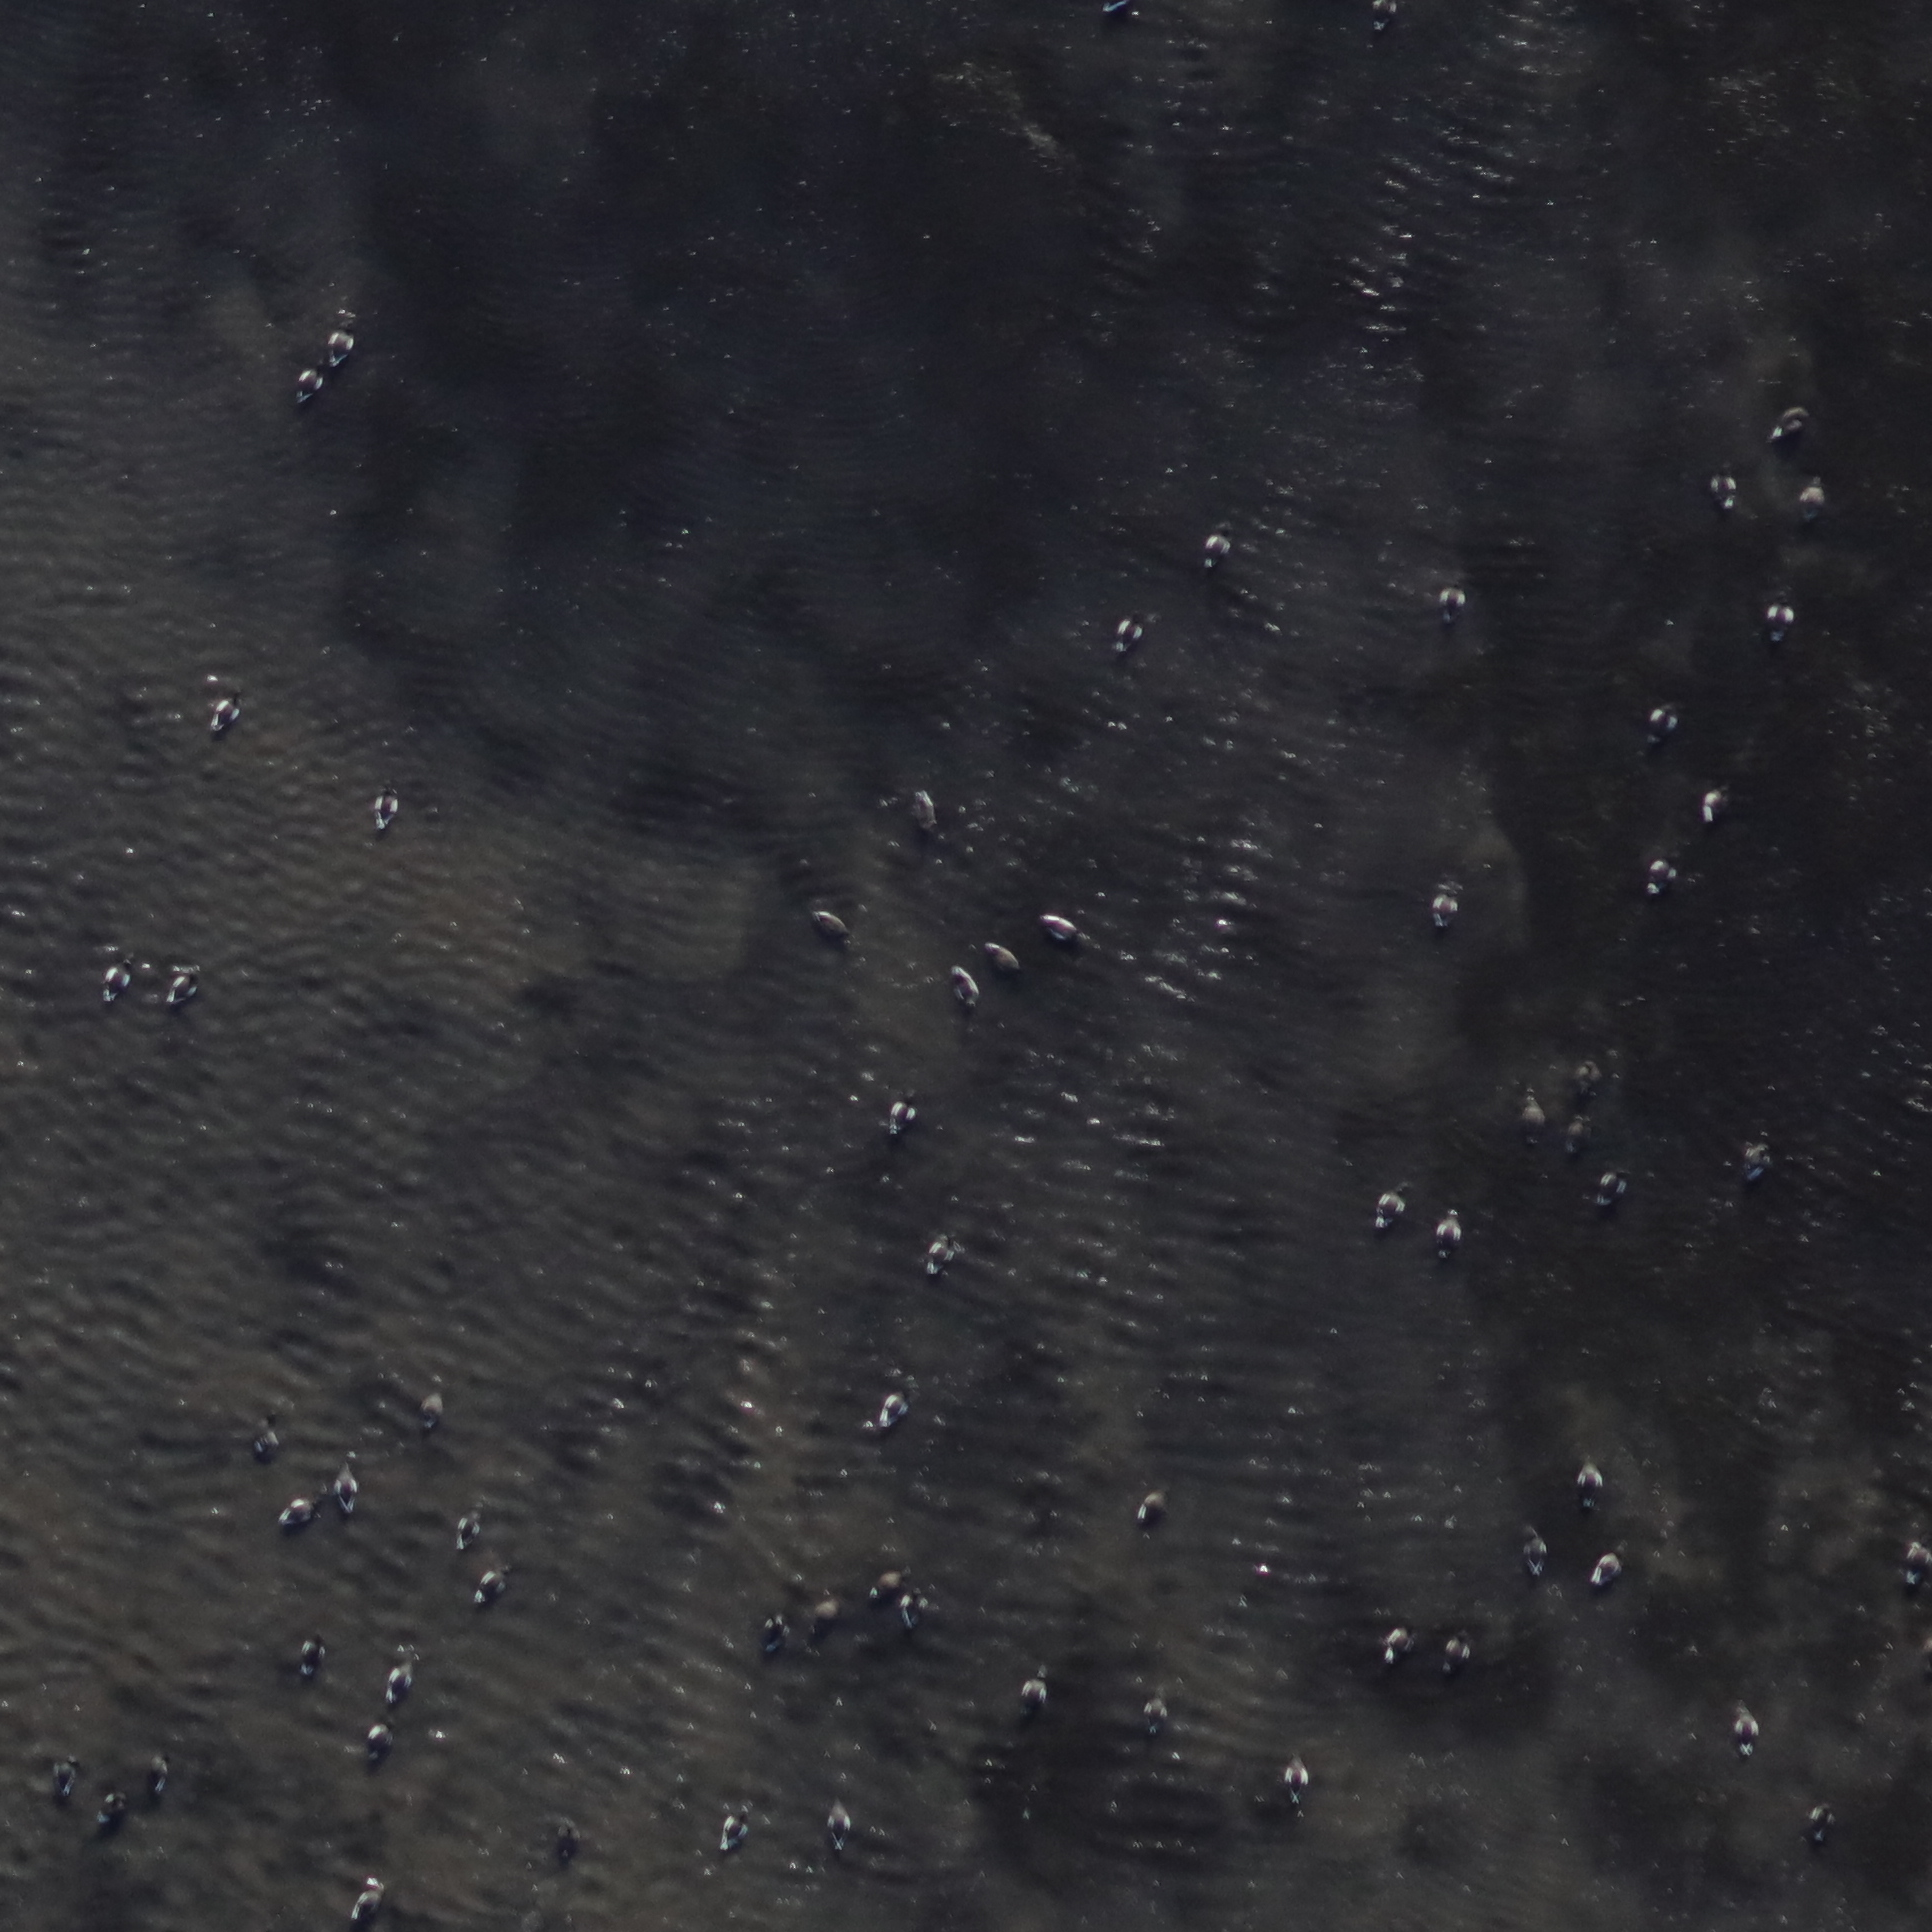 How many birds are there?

63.